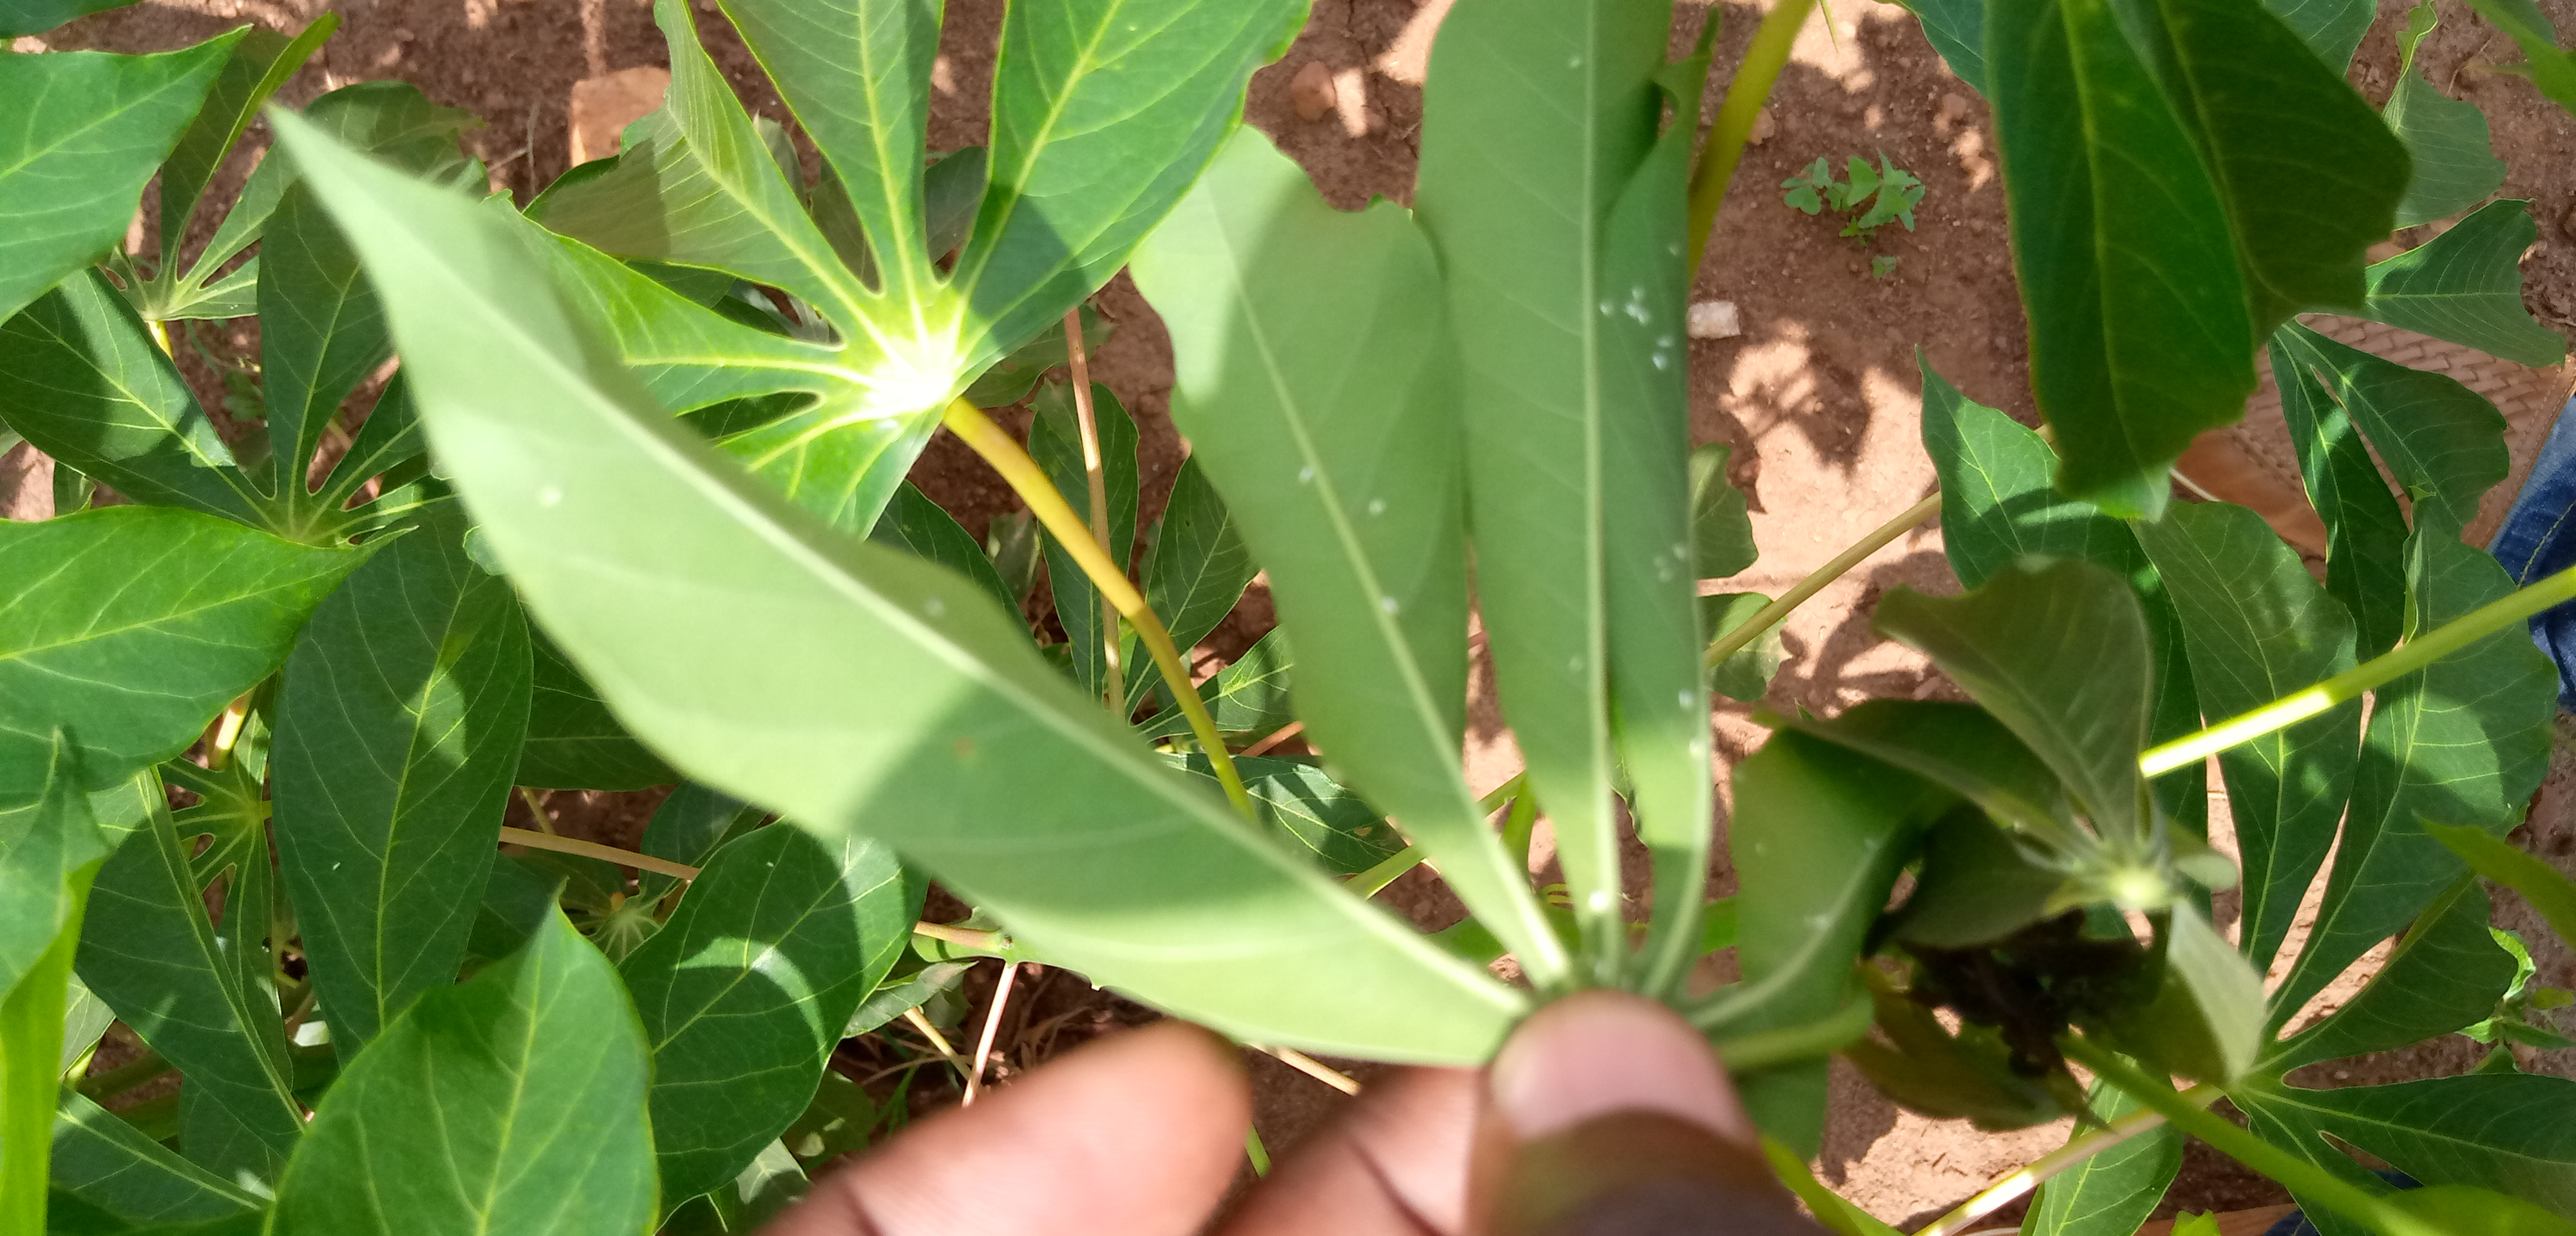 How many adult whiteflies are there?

2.